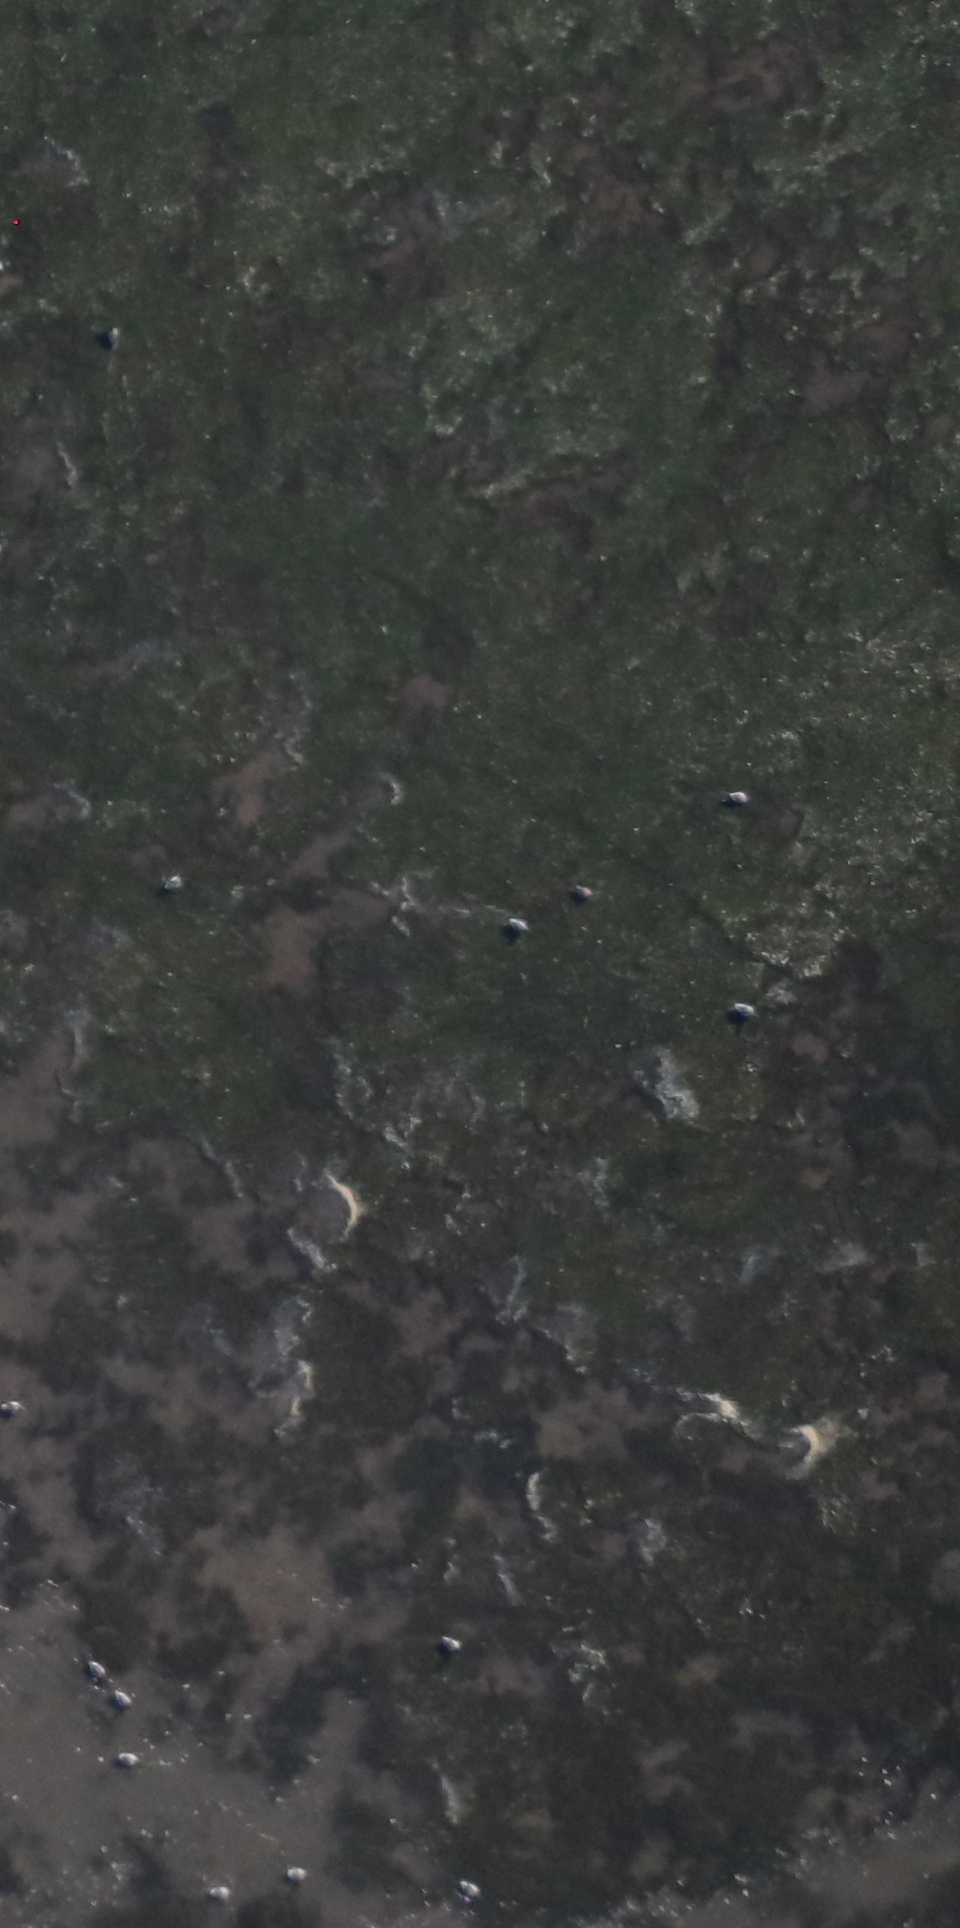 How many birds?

14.